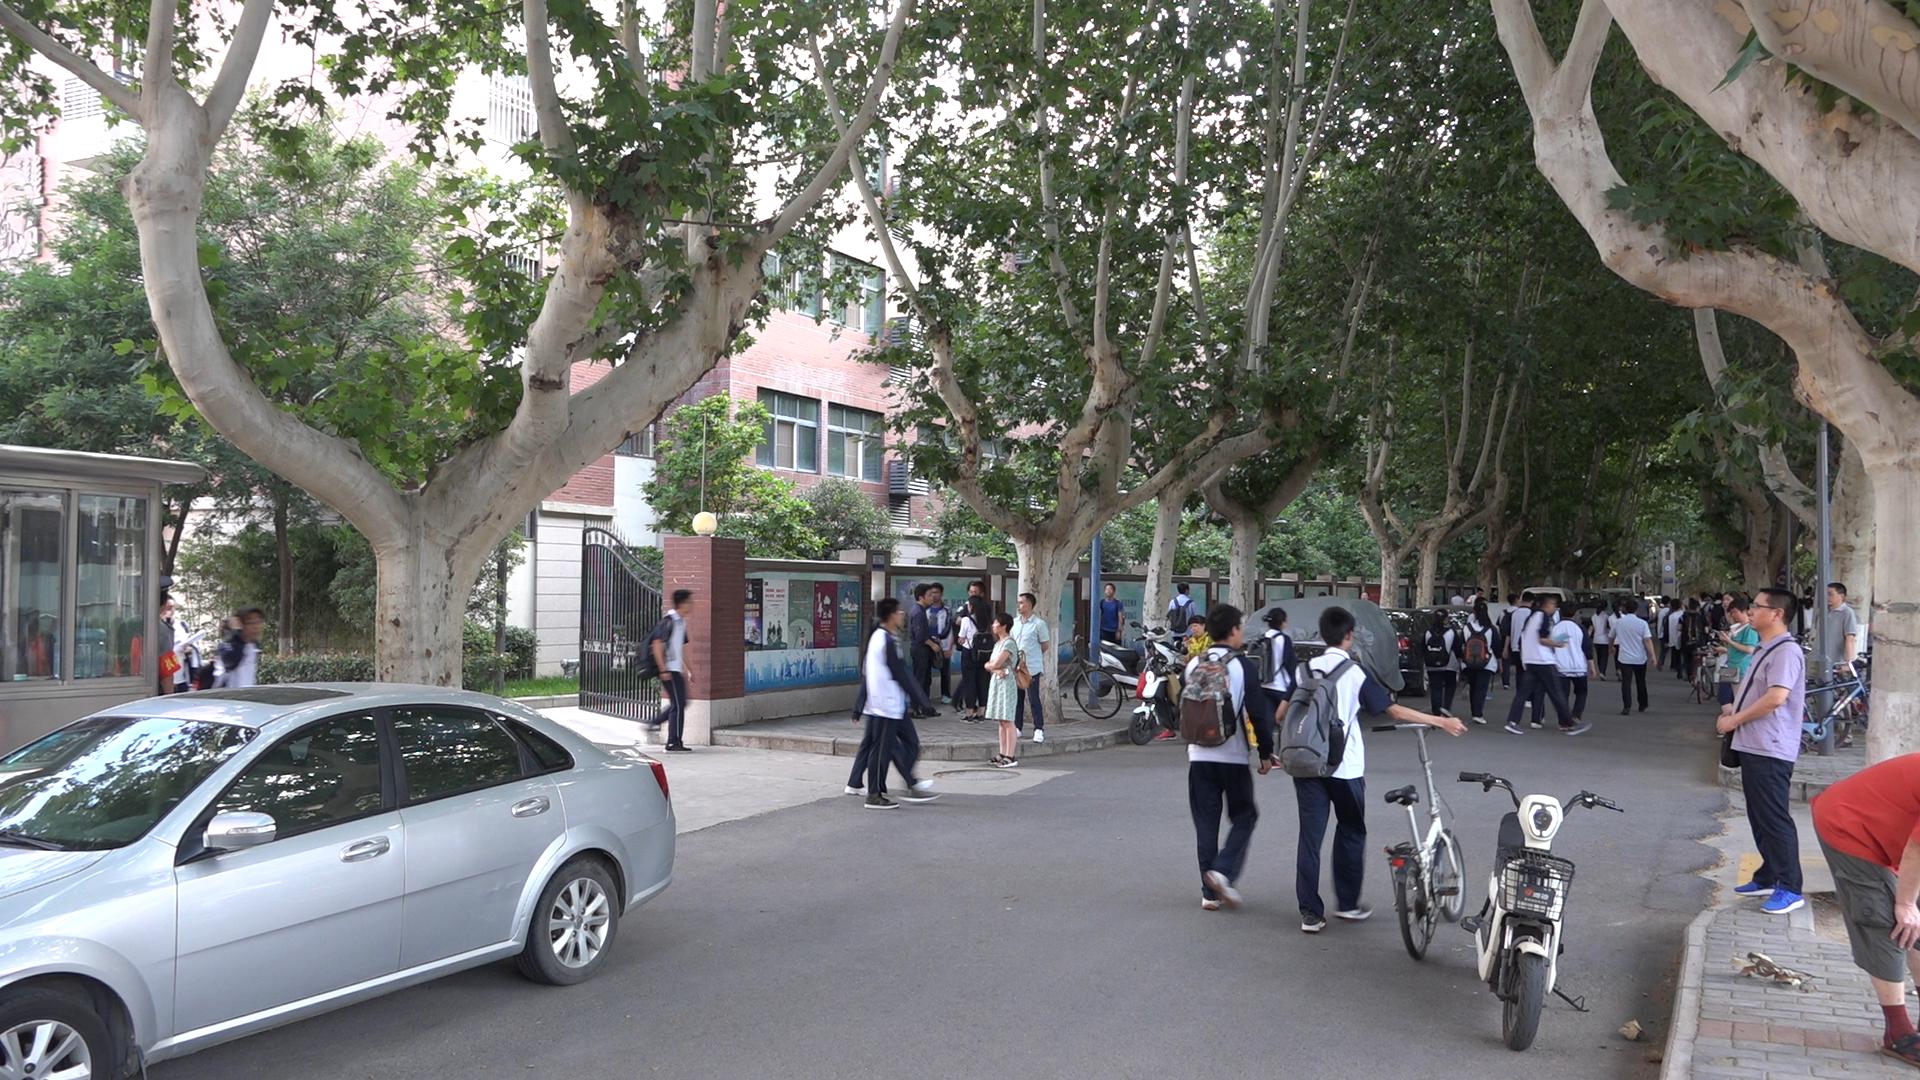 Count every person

39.